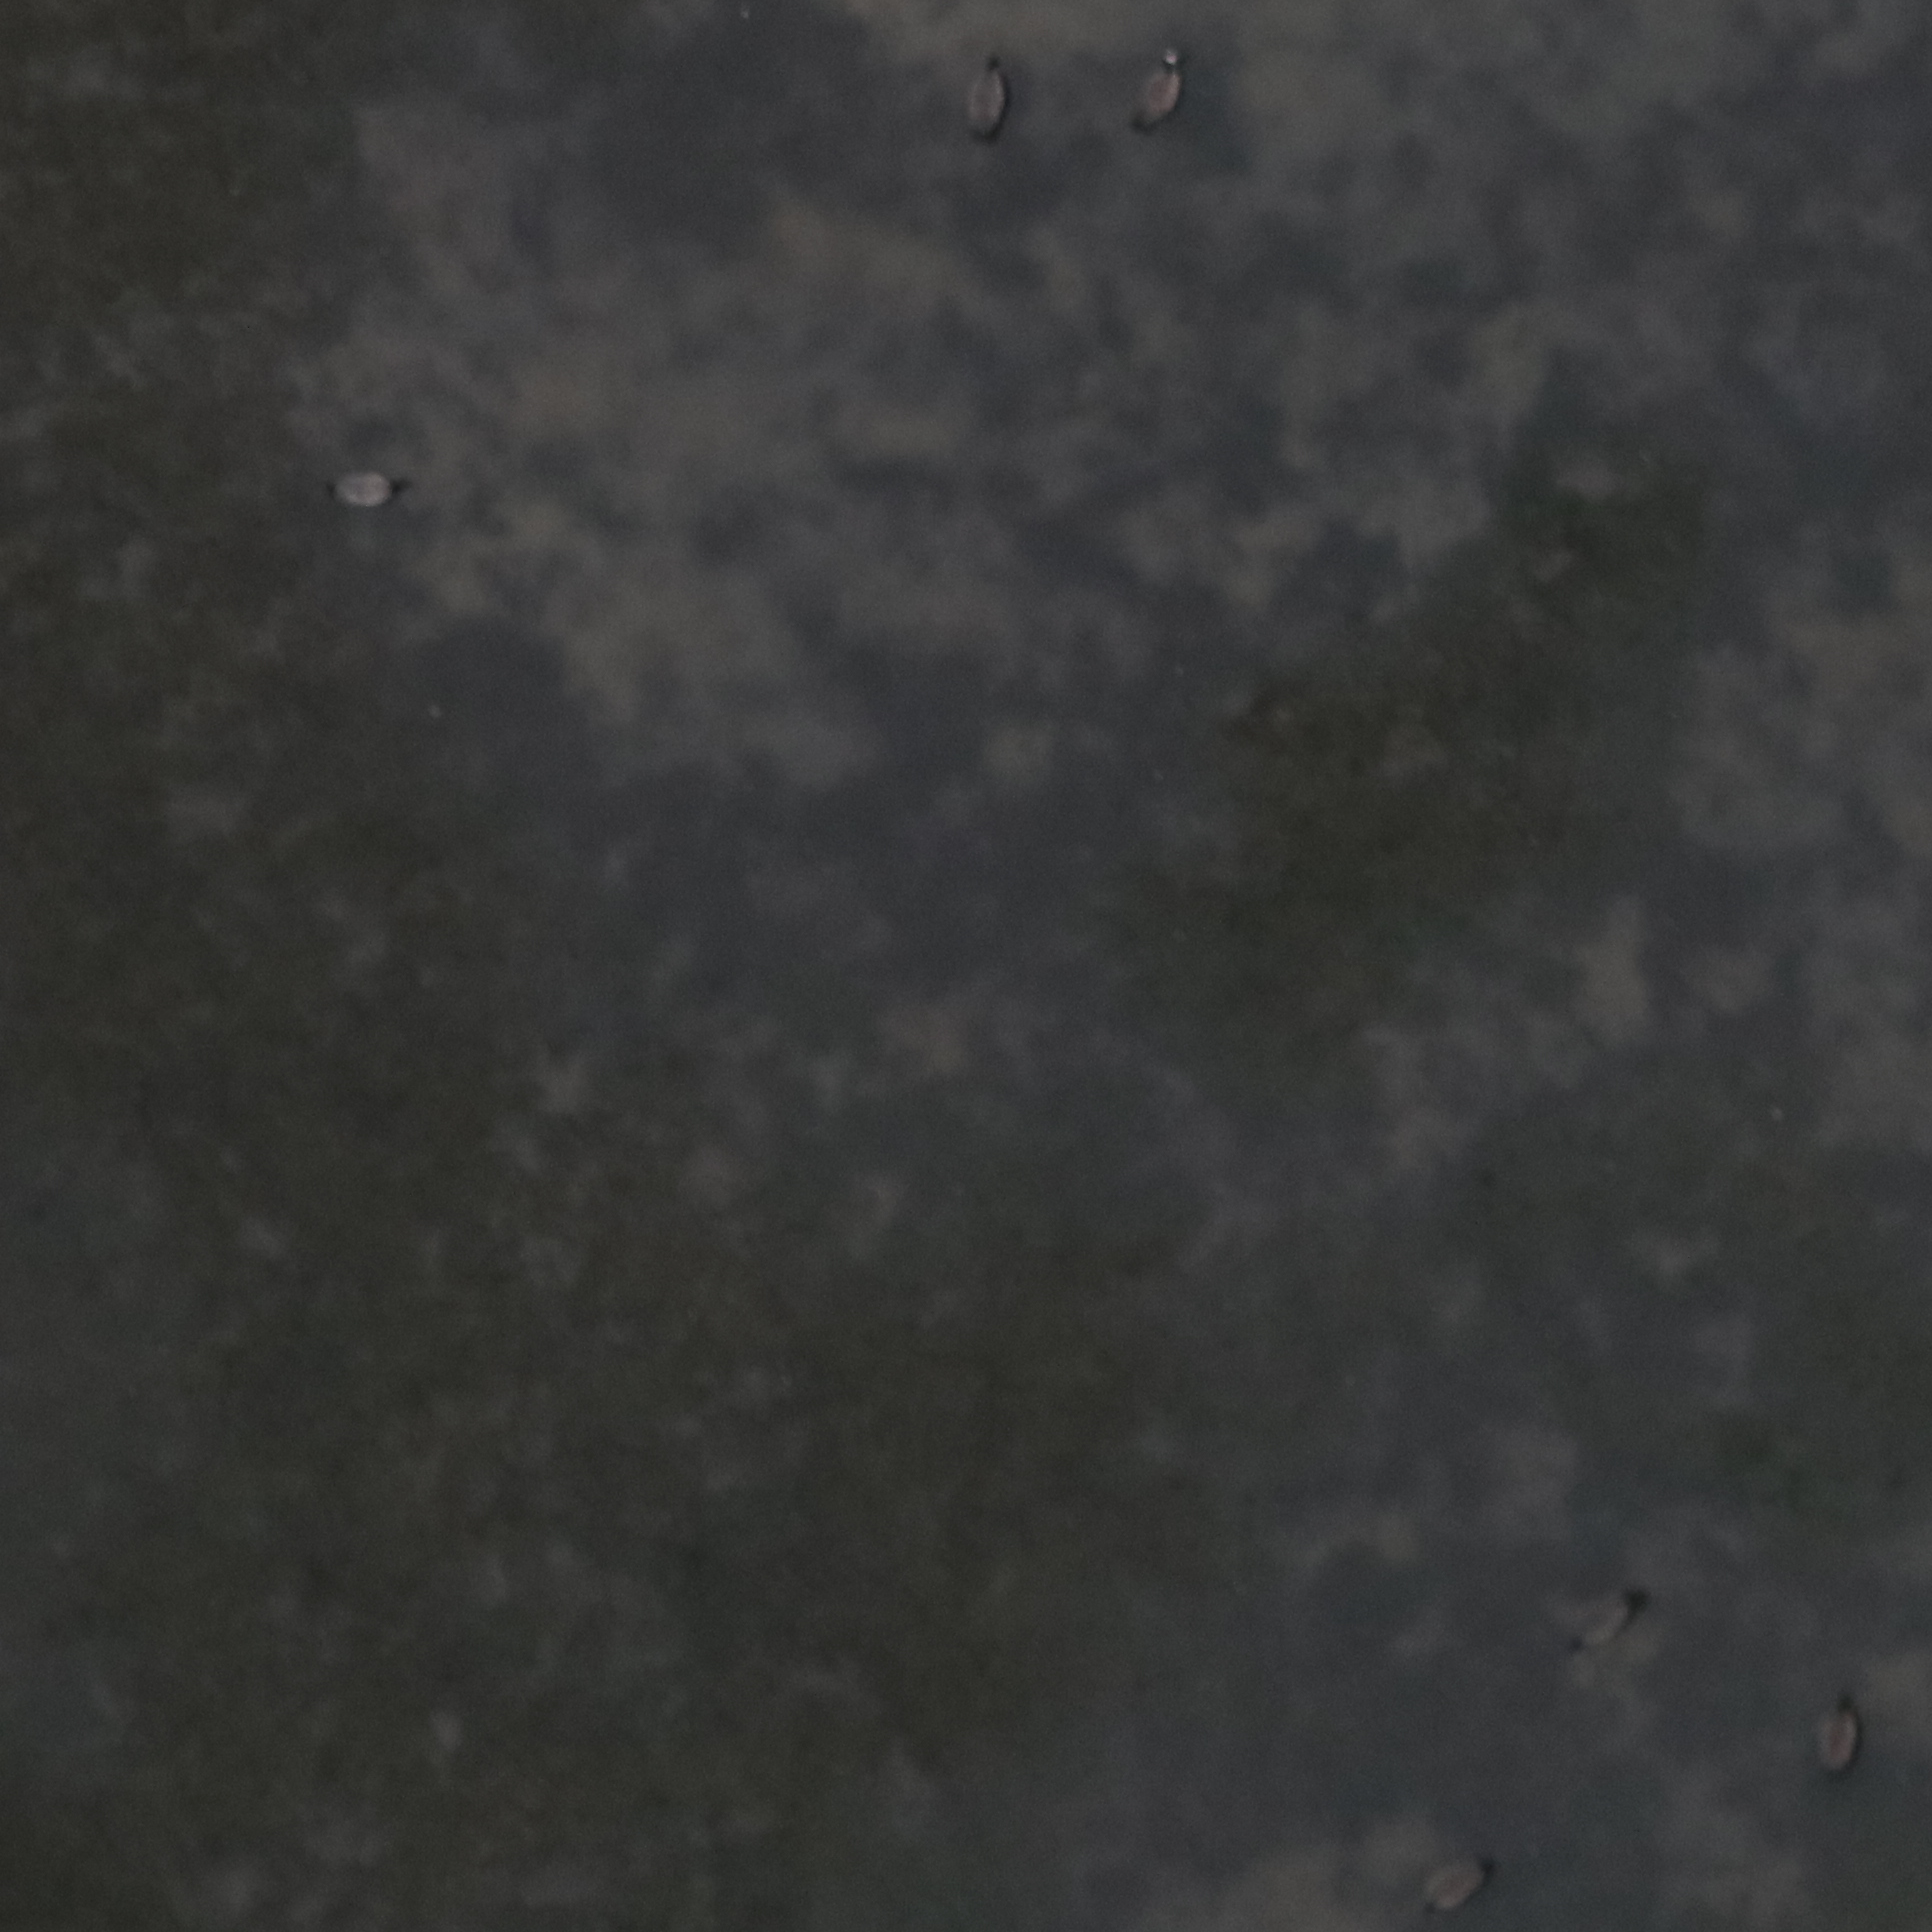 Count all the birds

6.